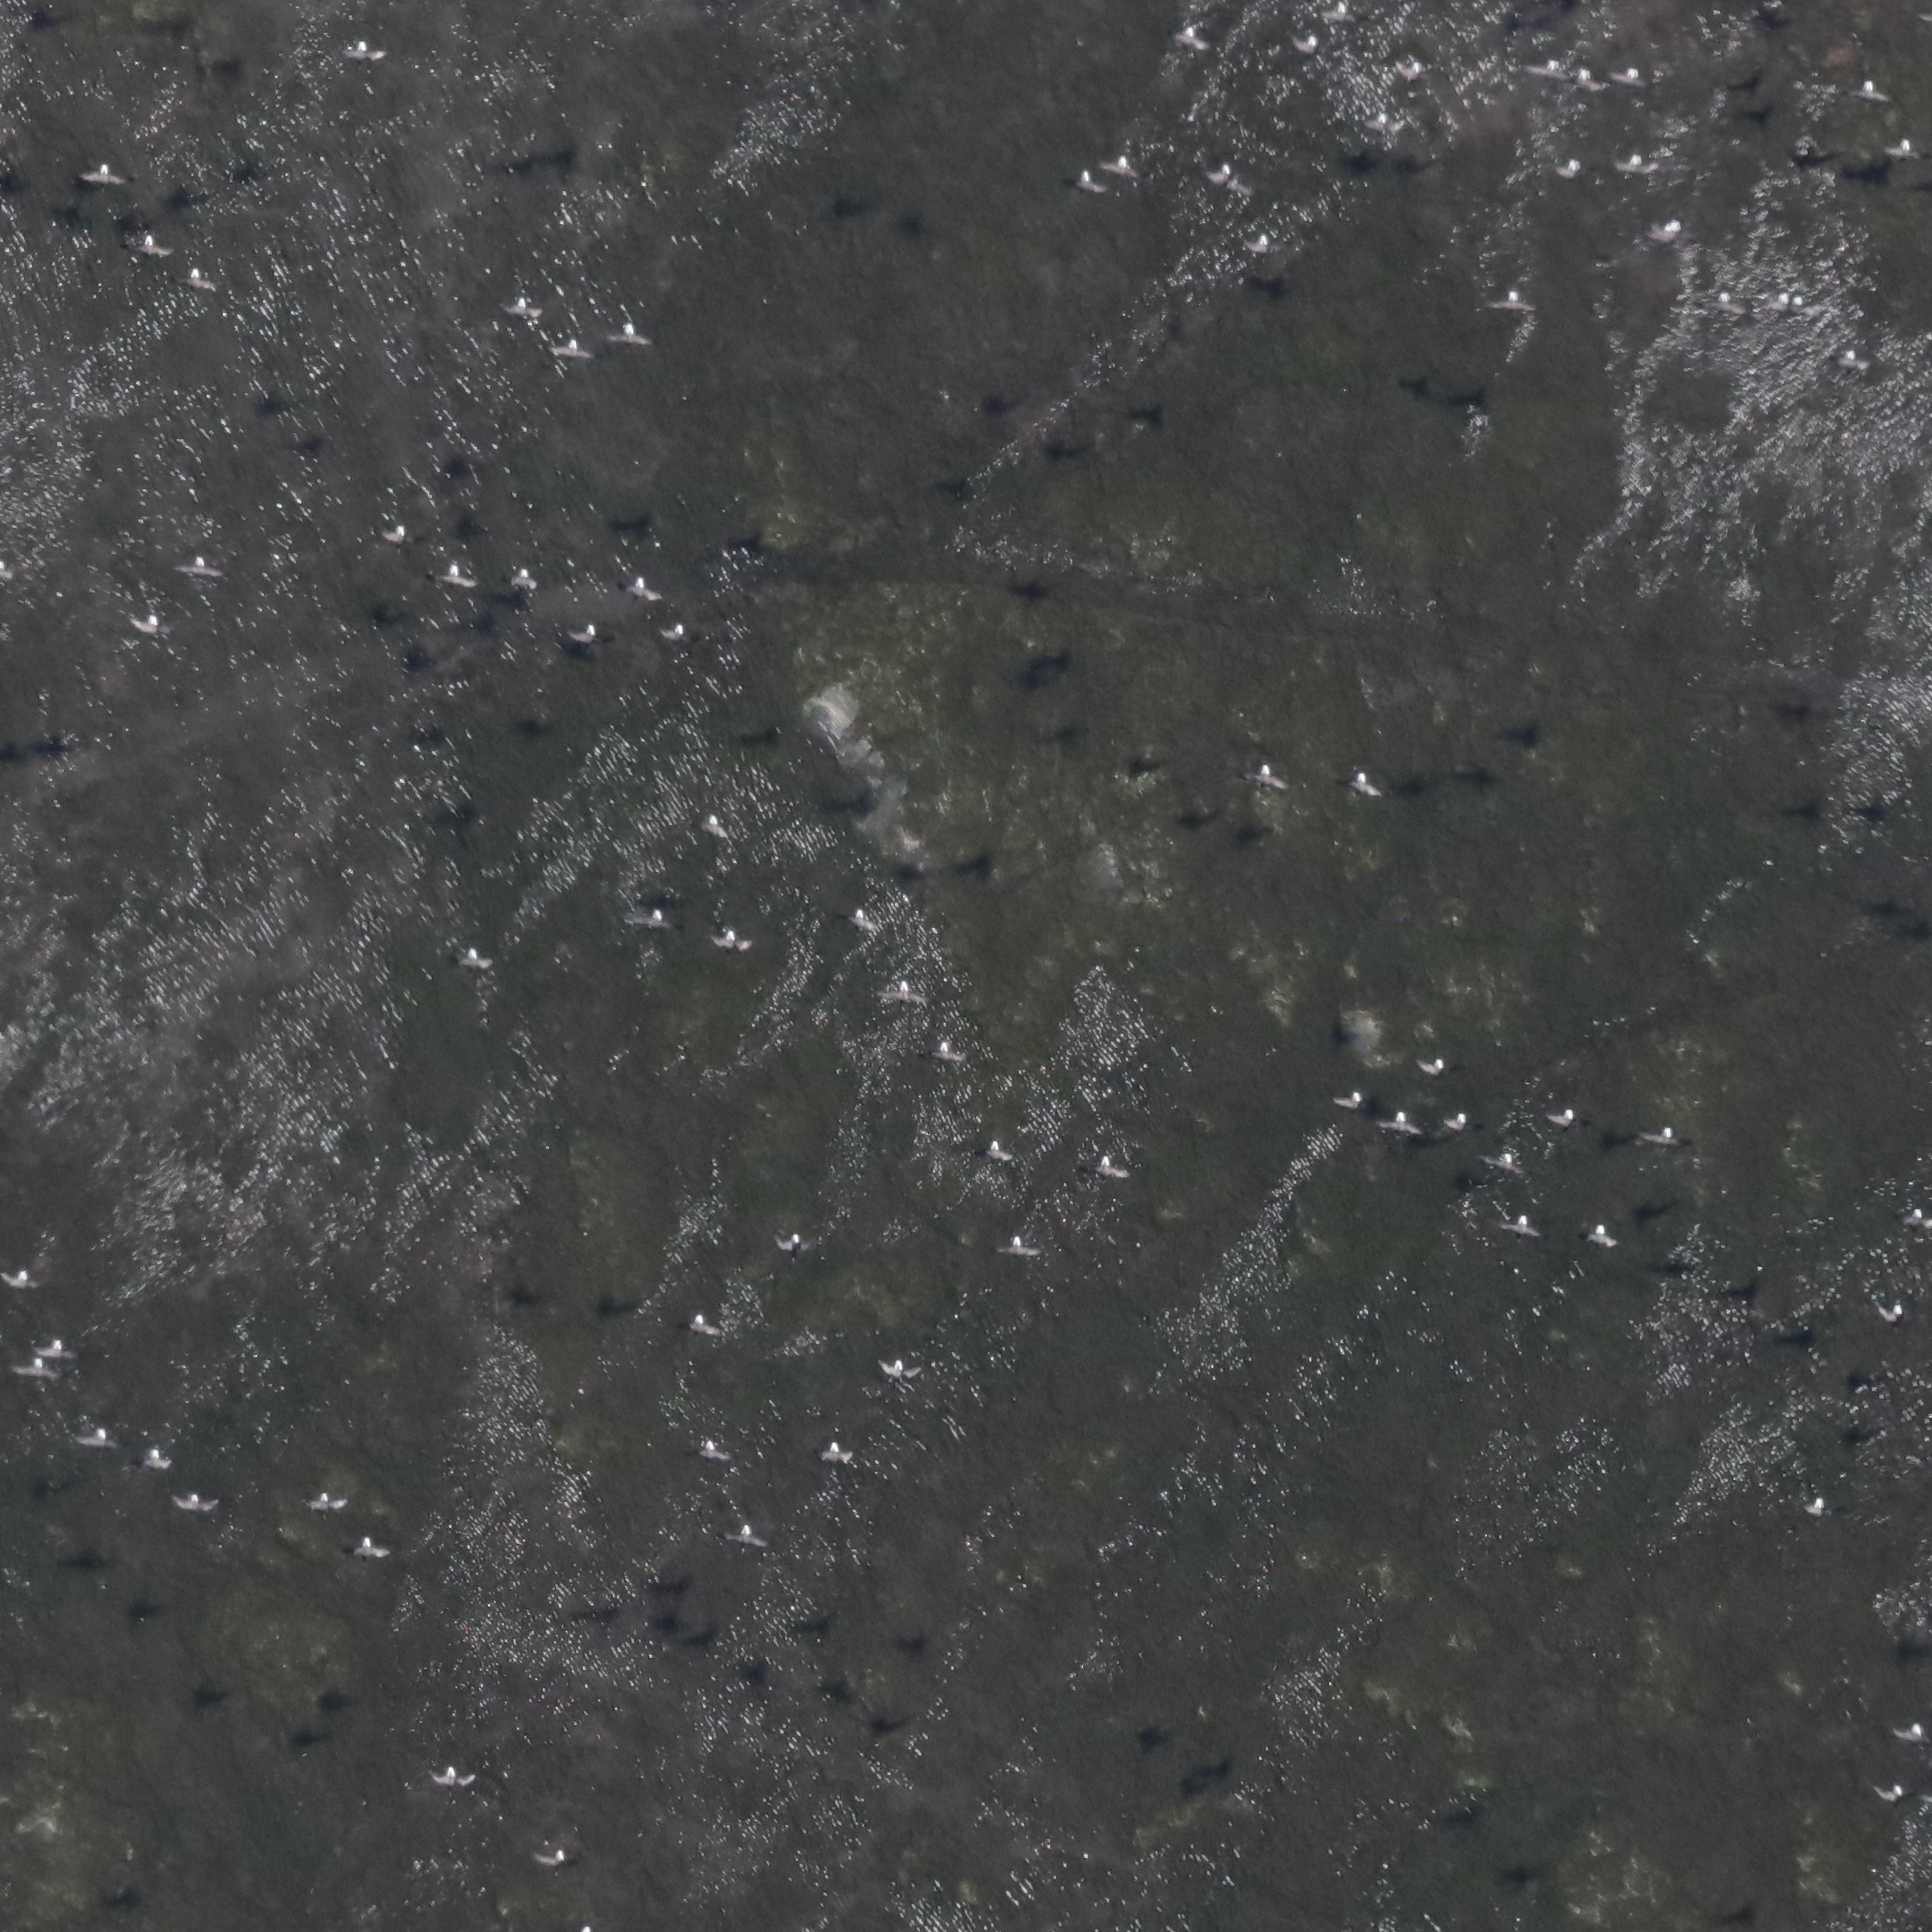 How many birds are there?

79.